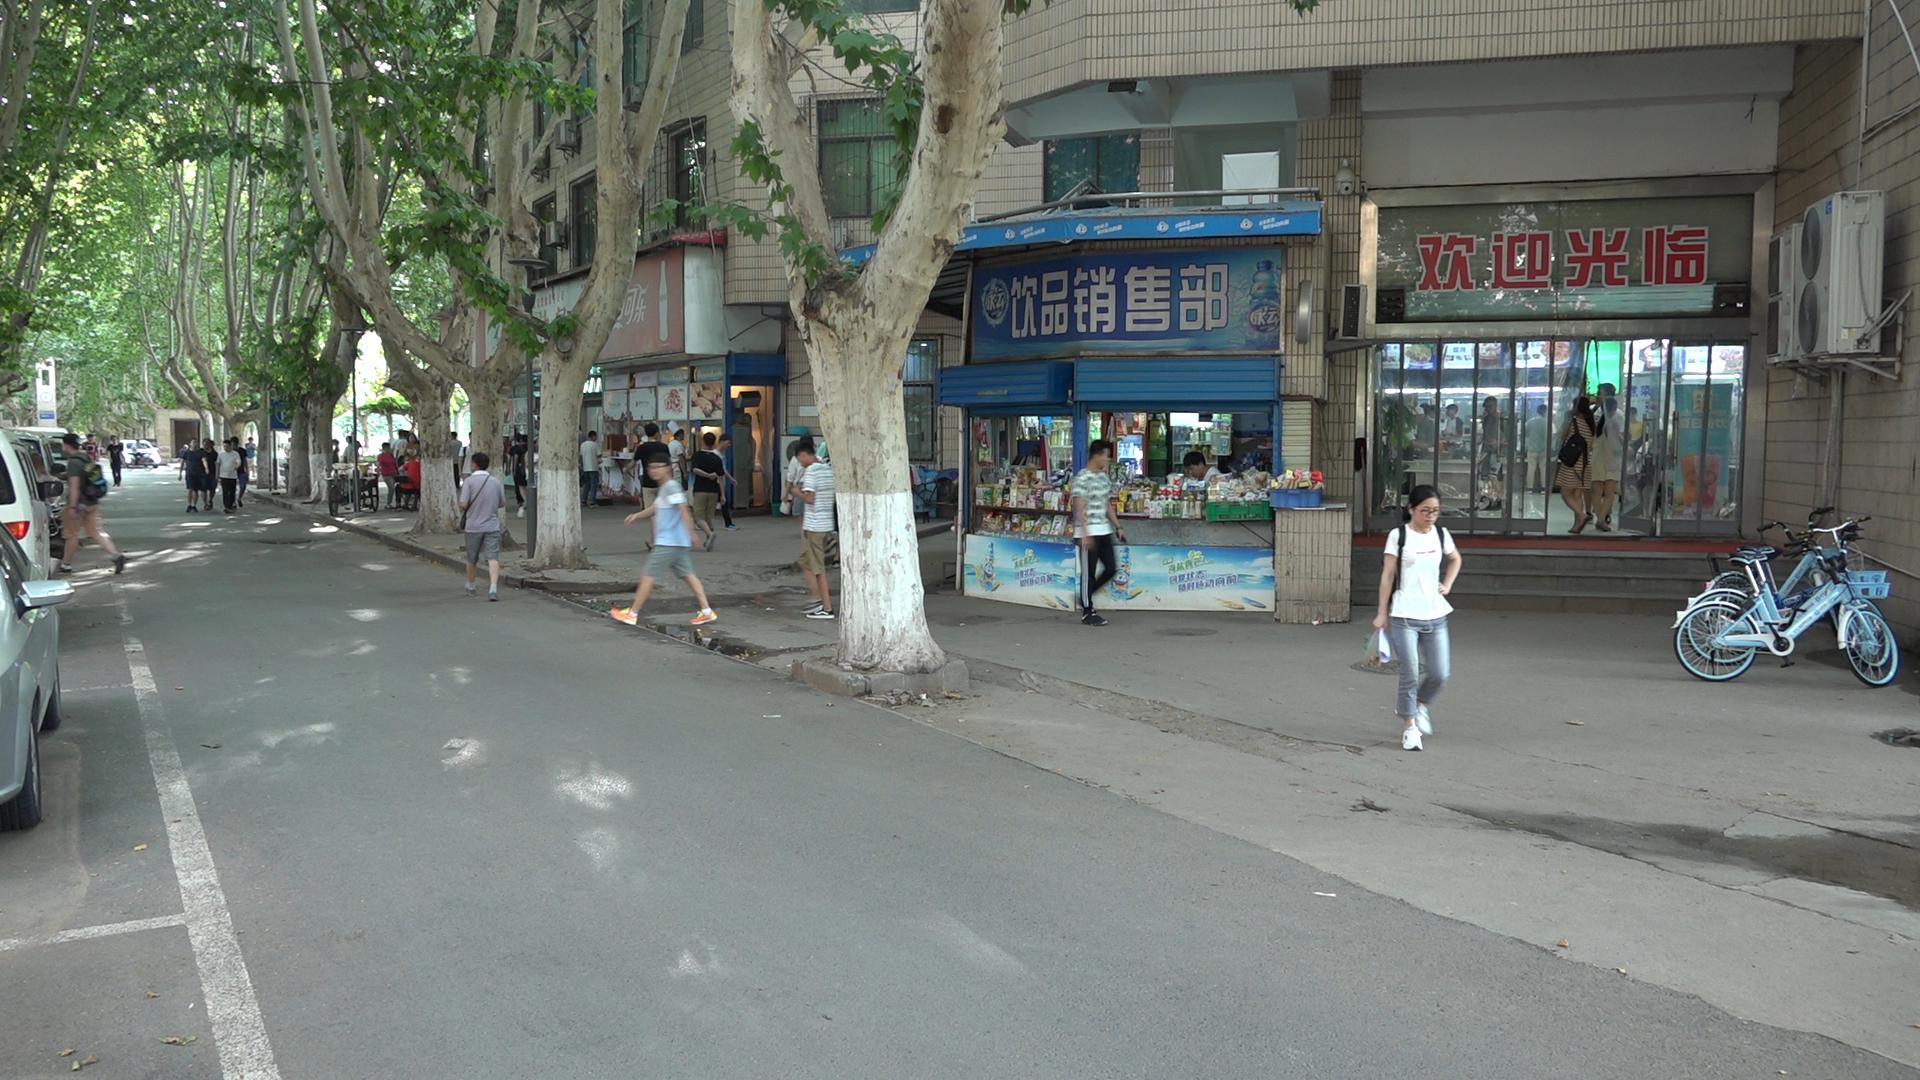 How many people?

36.